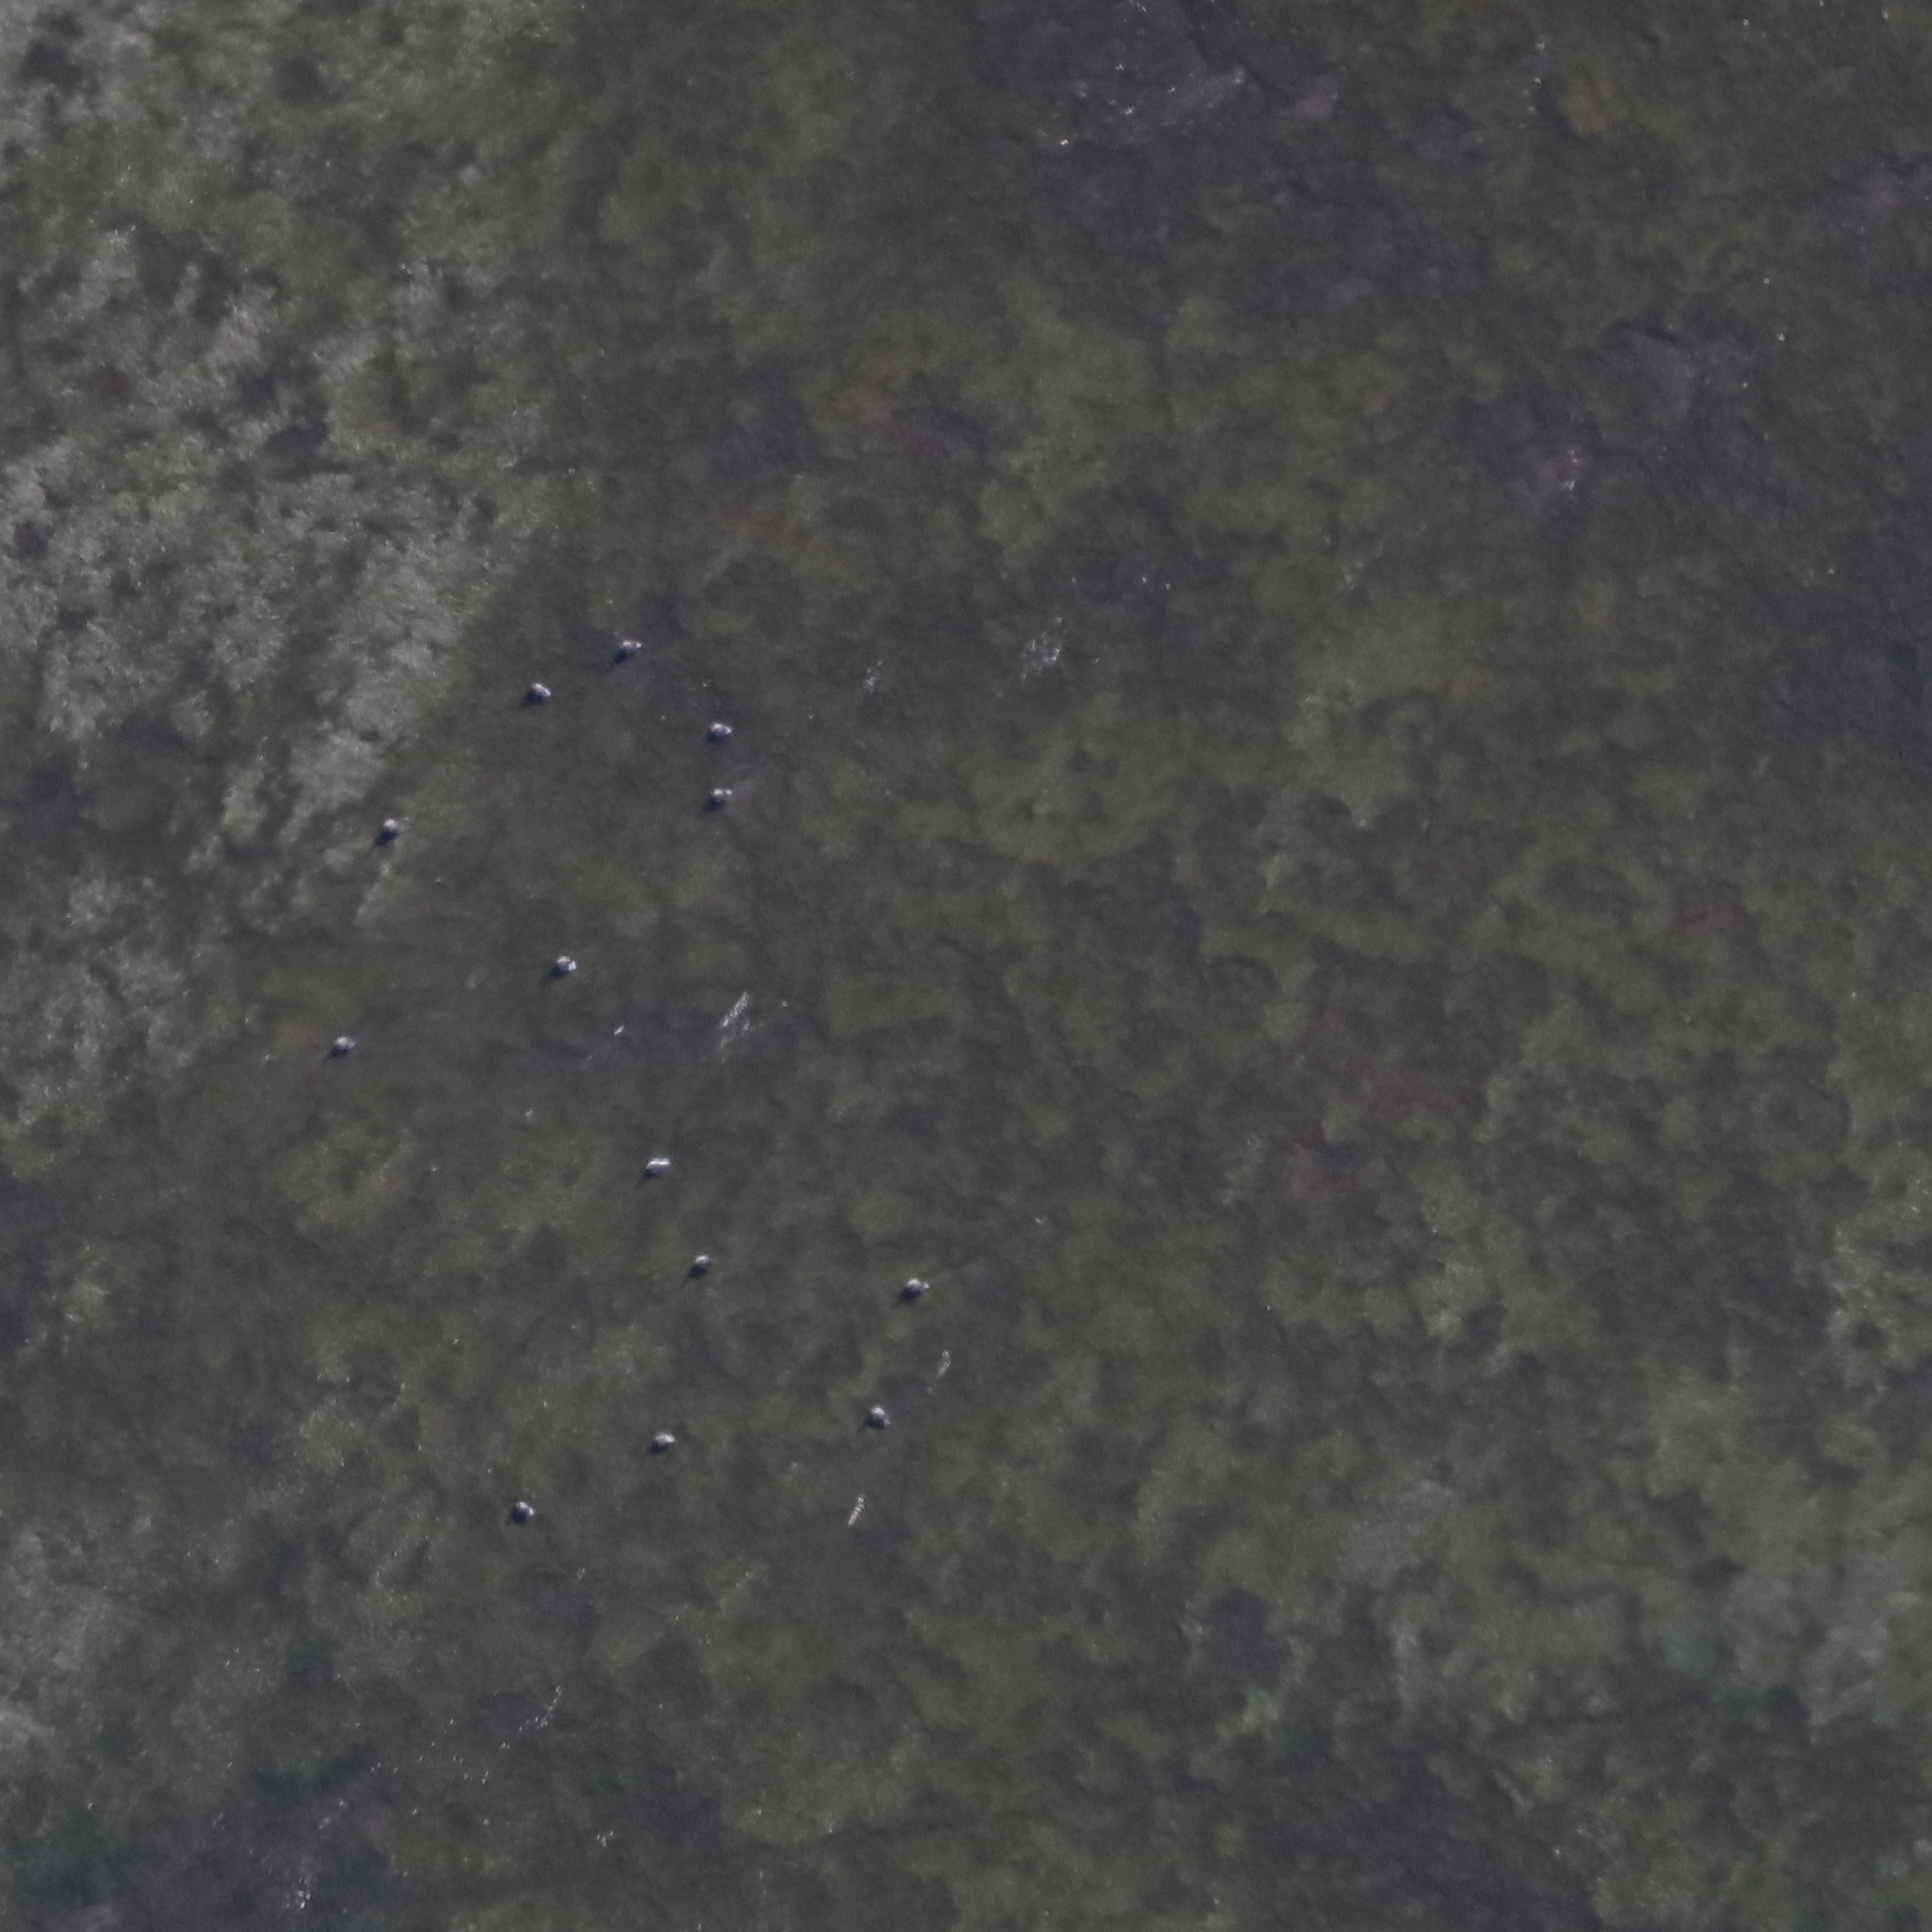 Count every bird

13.